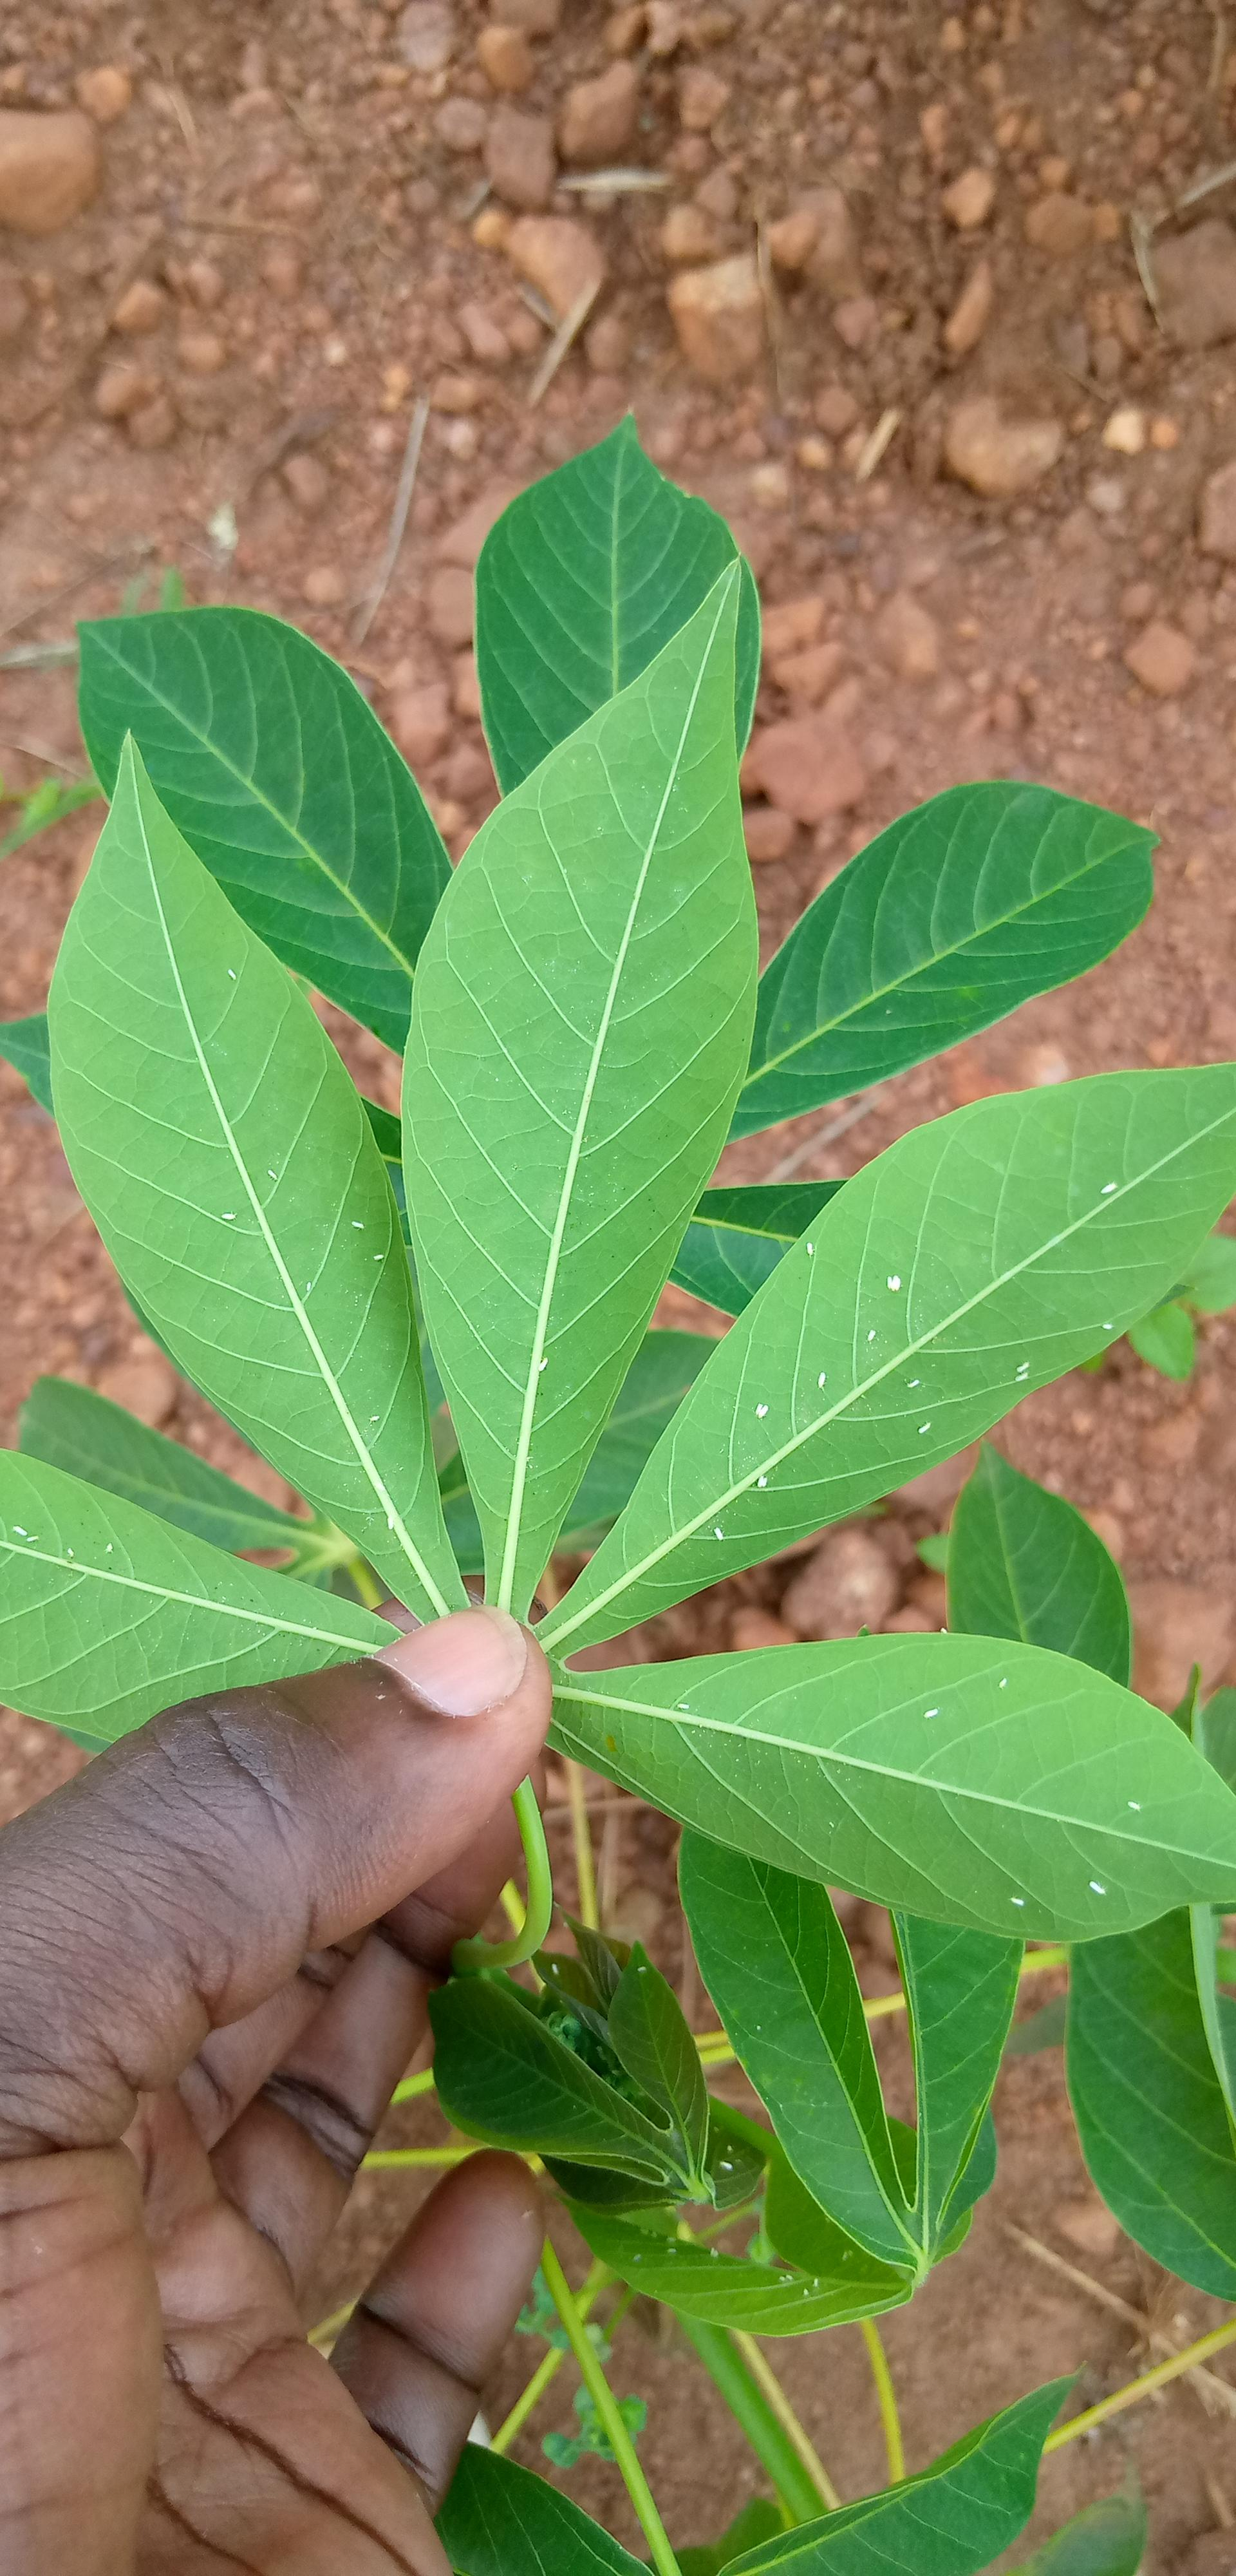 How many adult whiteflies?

37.